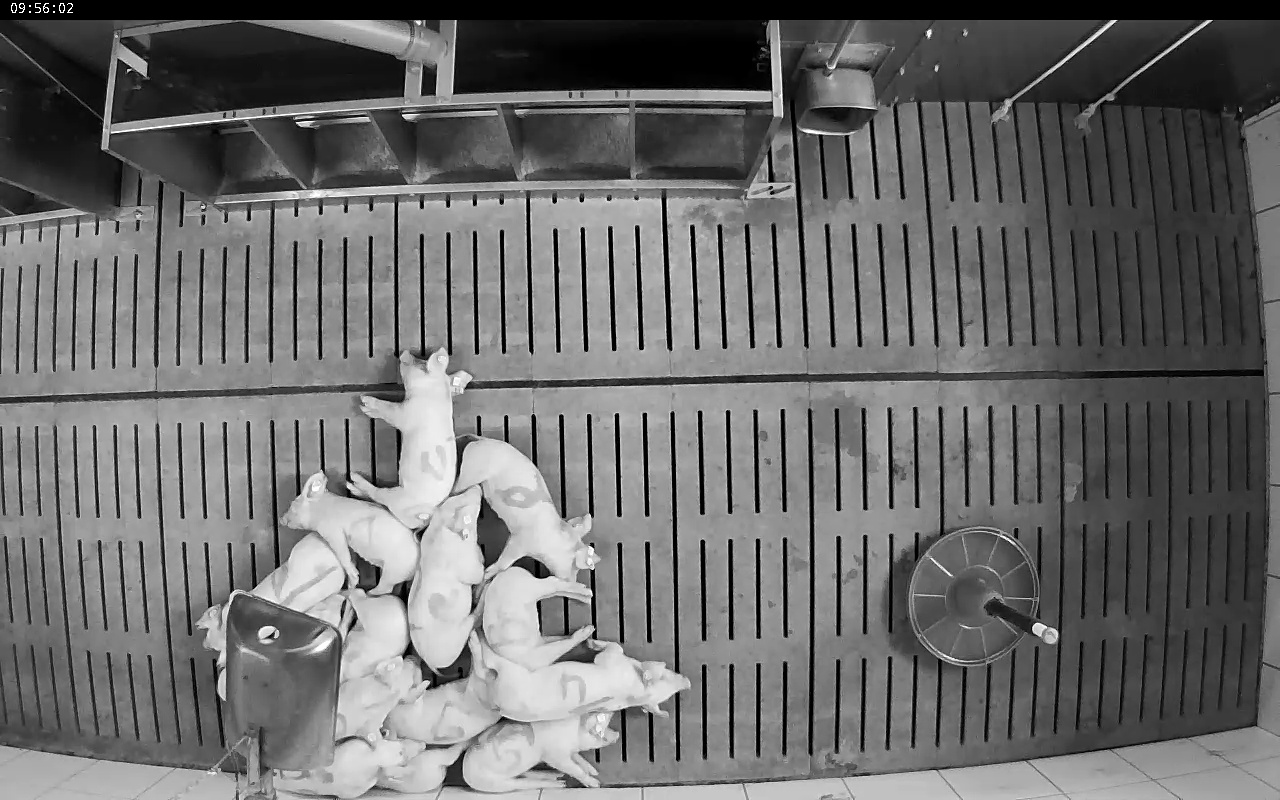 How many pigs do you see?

14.